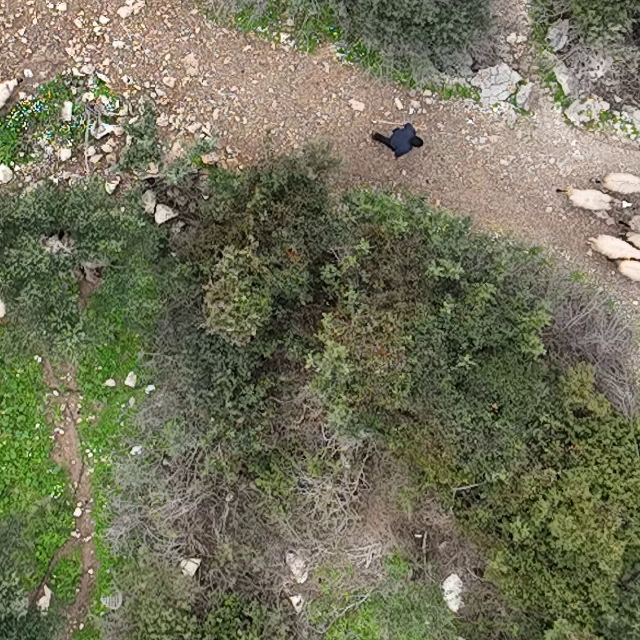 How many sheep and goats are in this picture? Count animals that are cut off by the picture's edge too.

8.